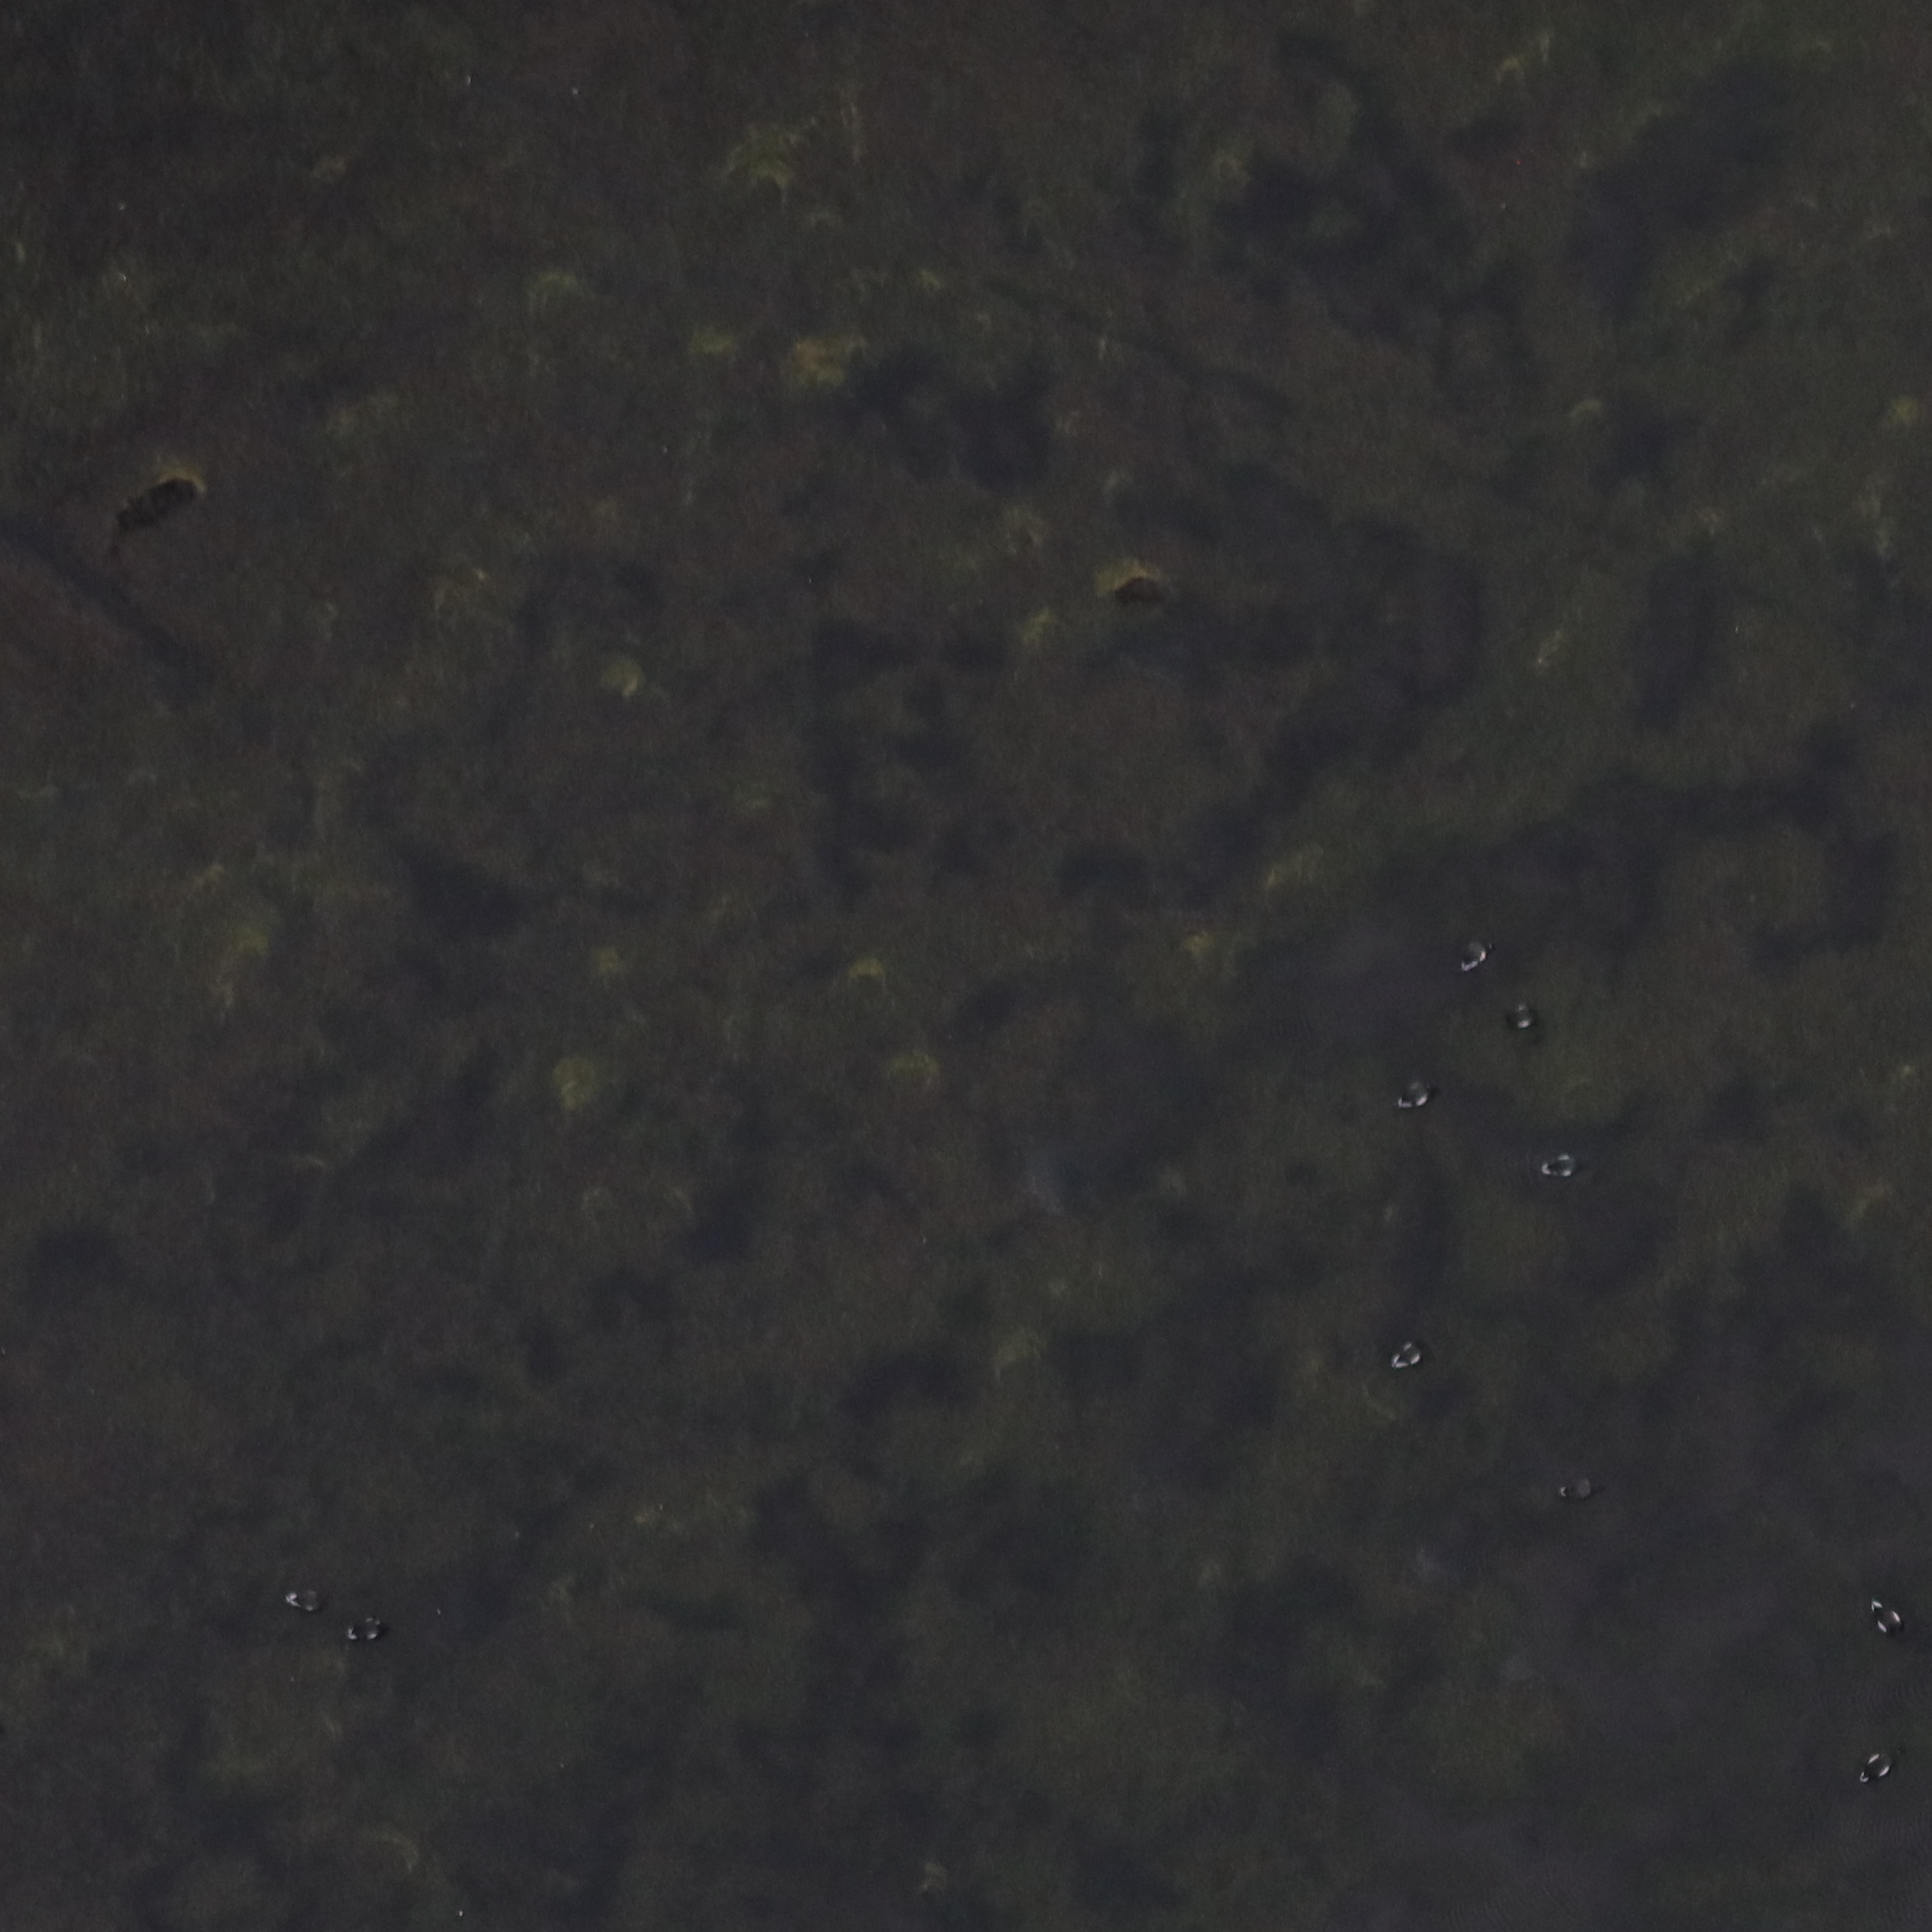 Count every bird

10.